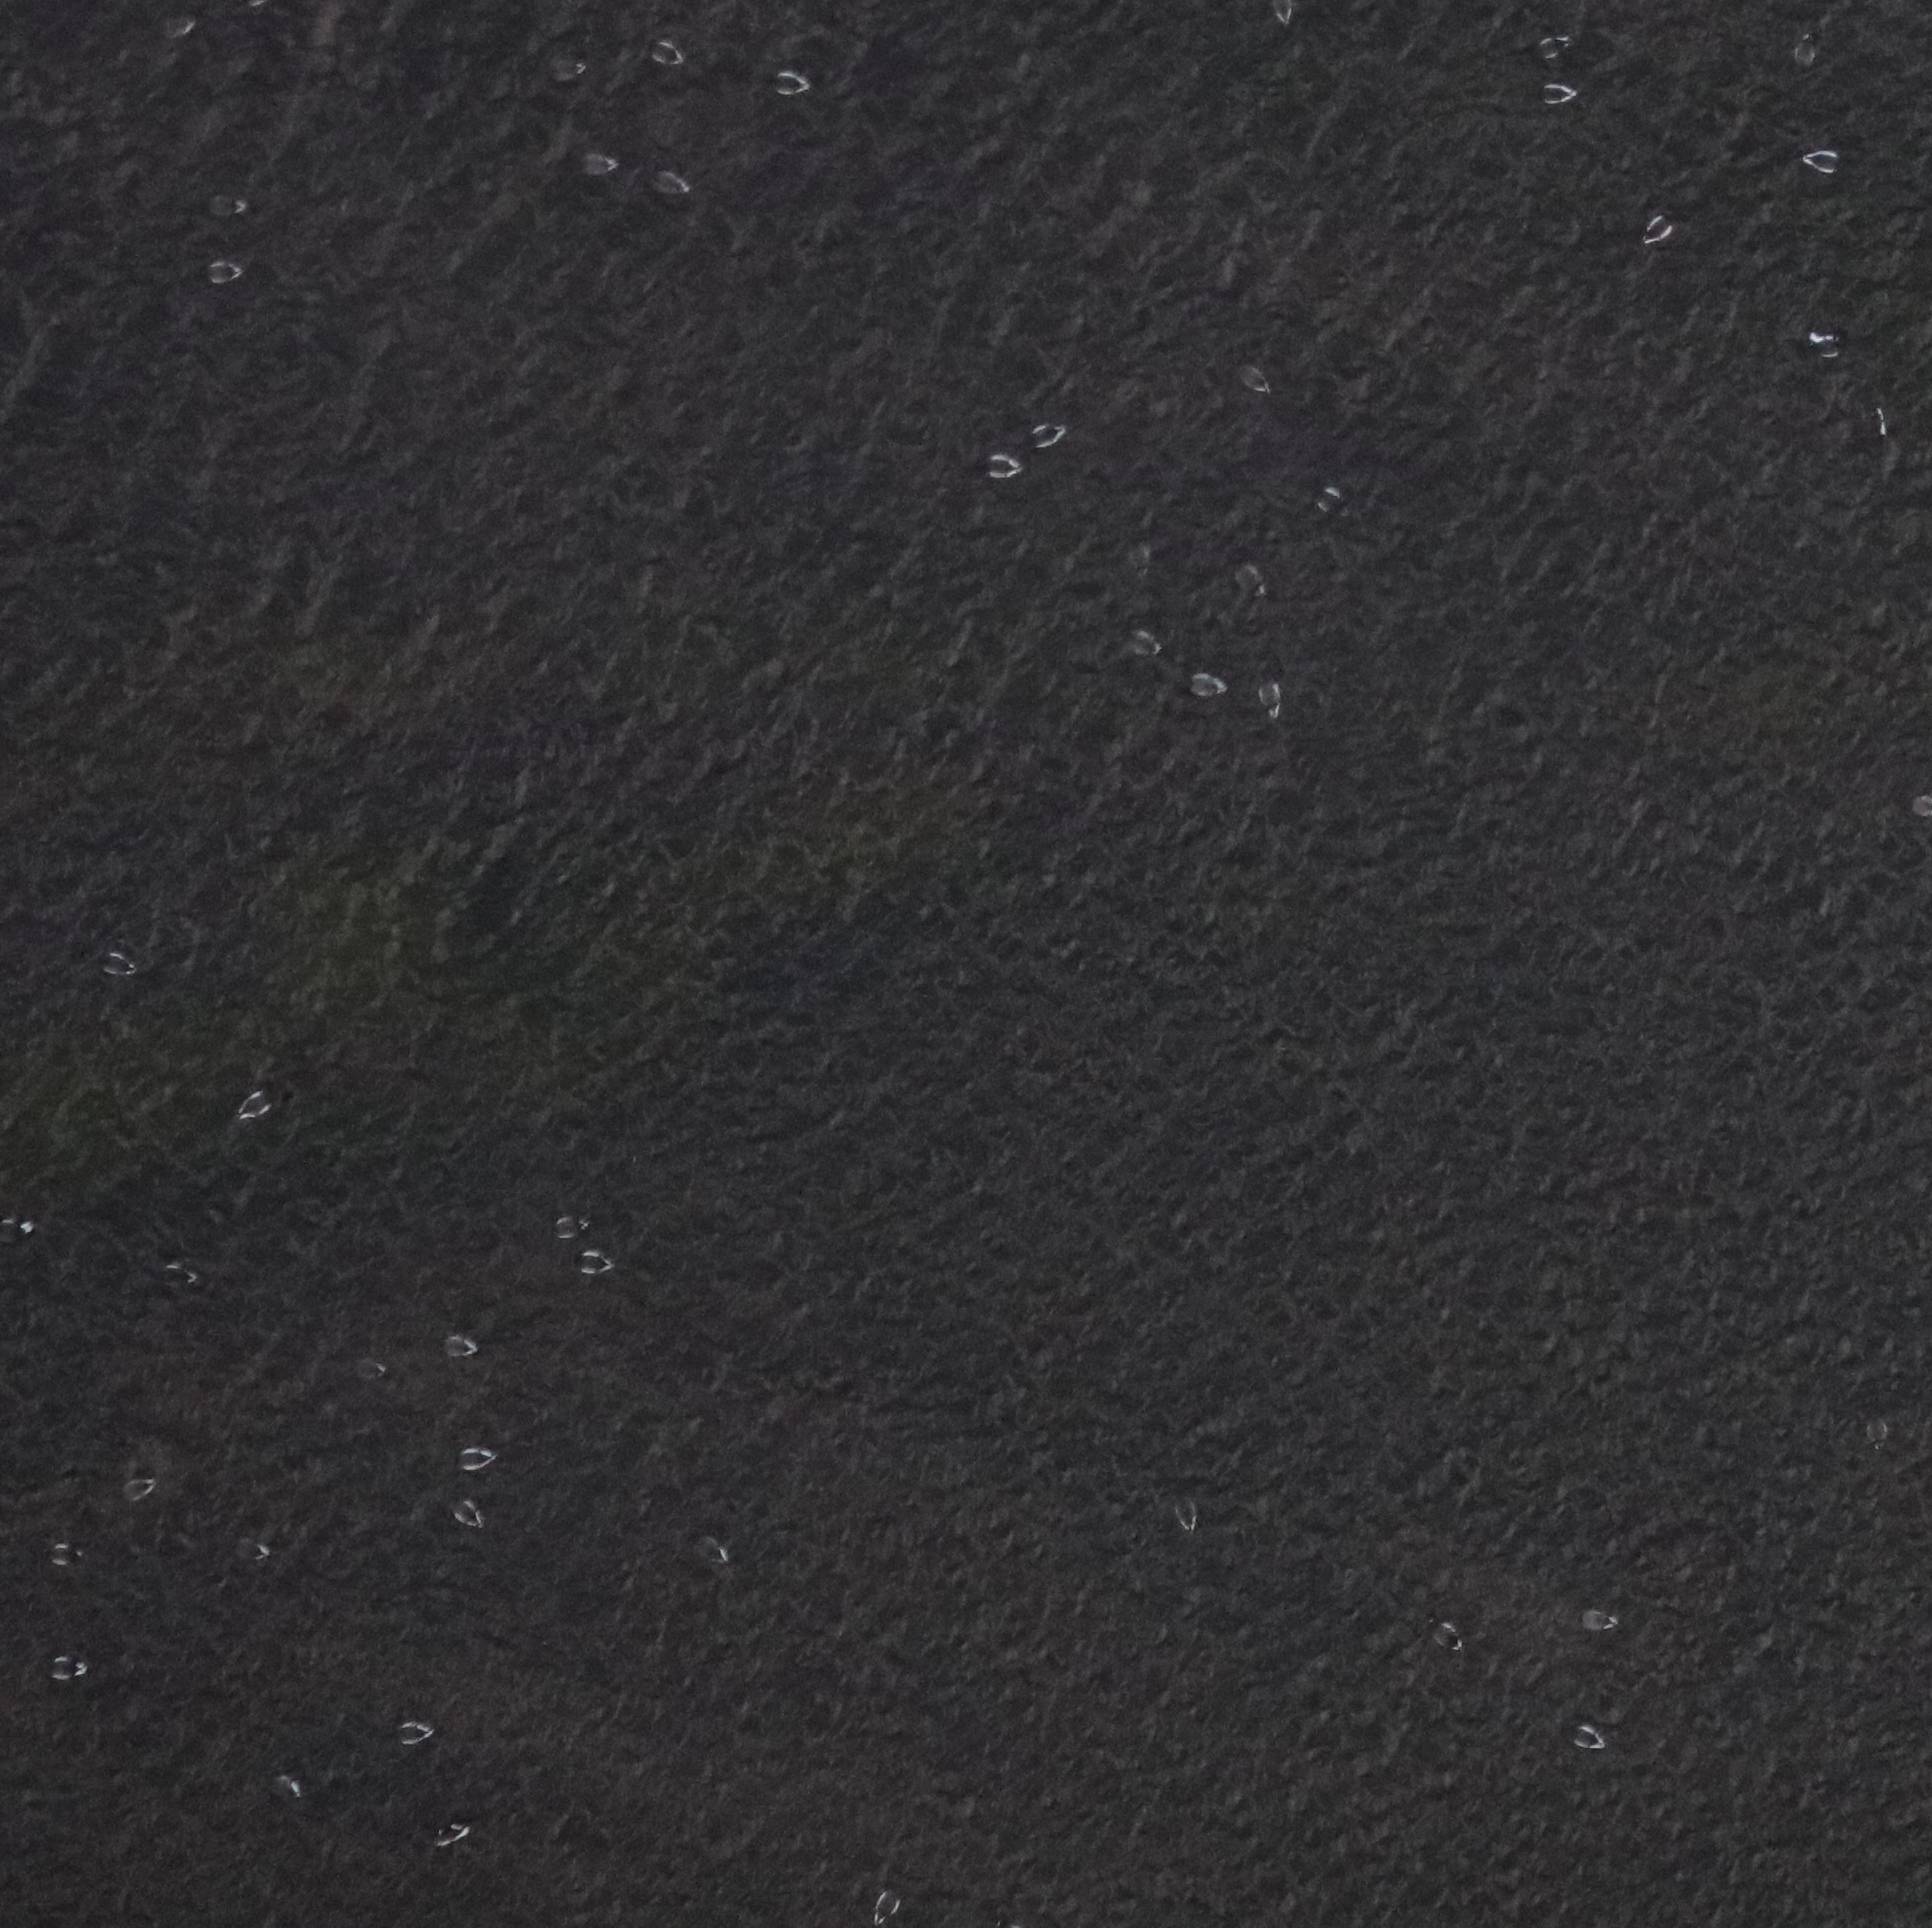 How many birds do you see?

50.